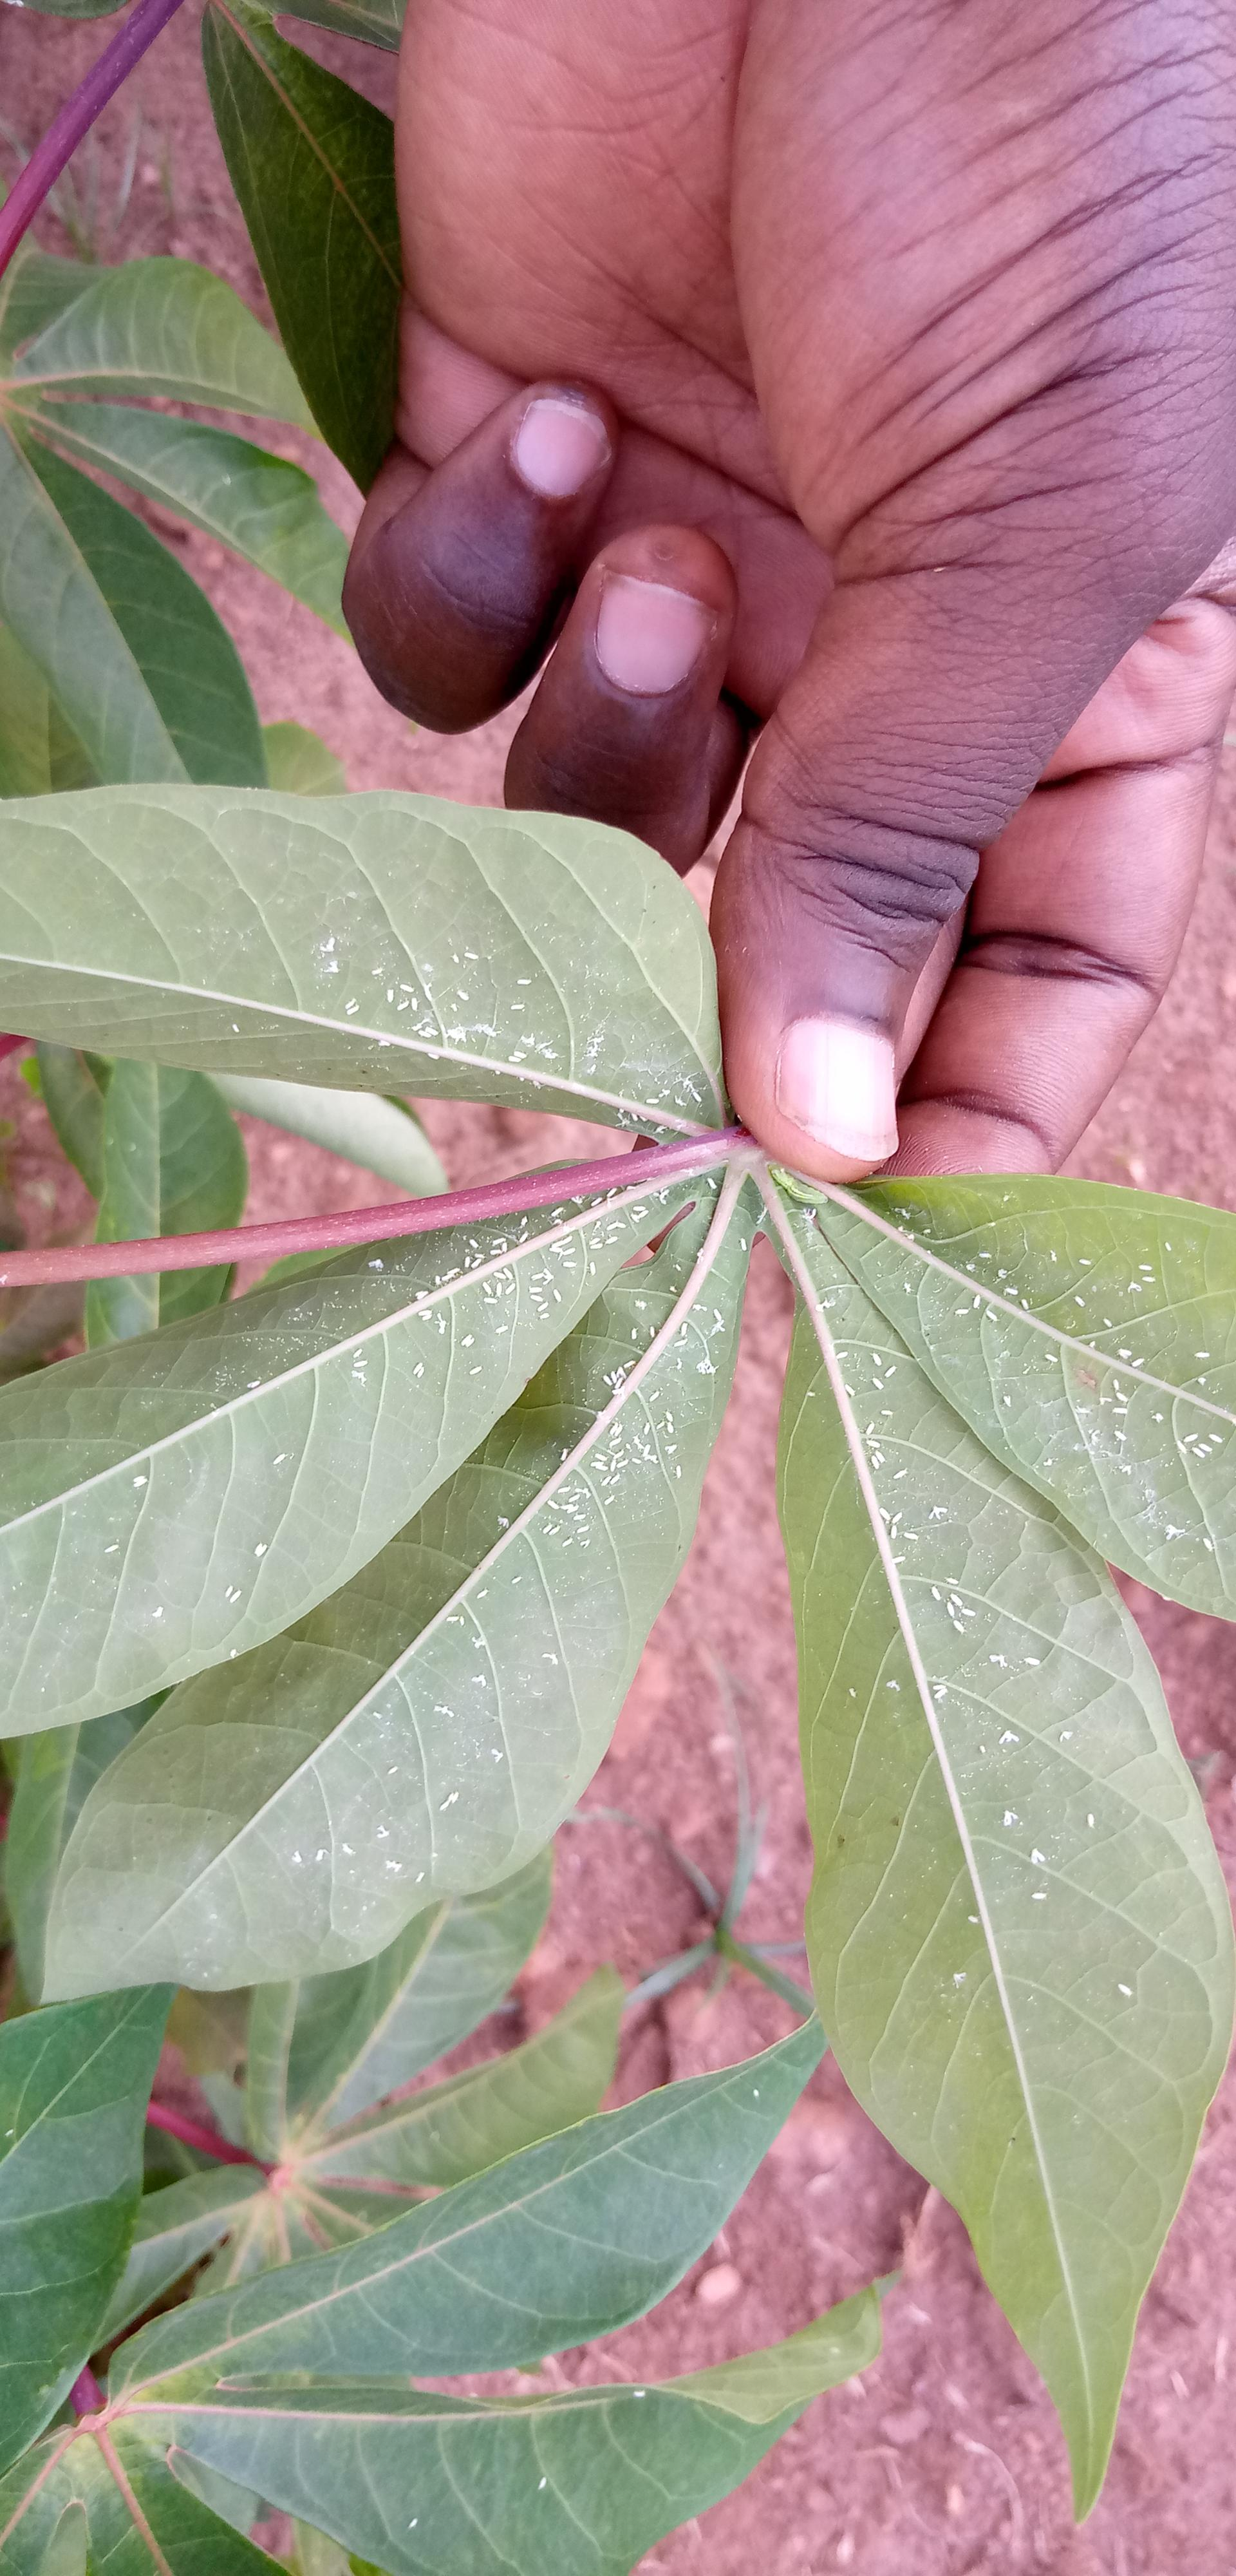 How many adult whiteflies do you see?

254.